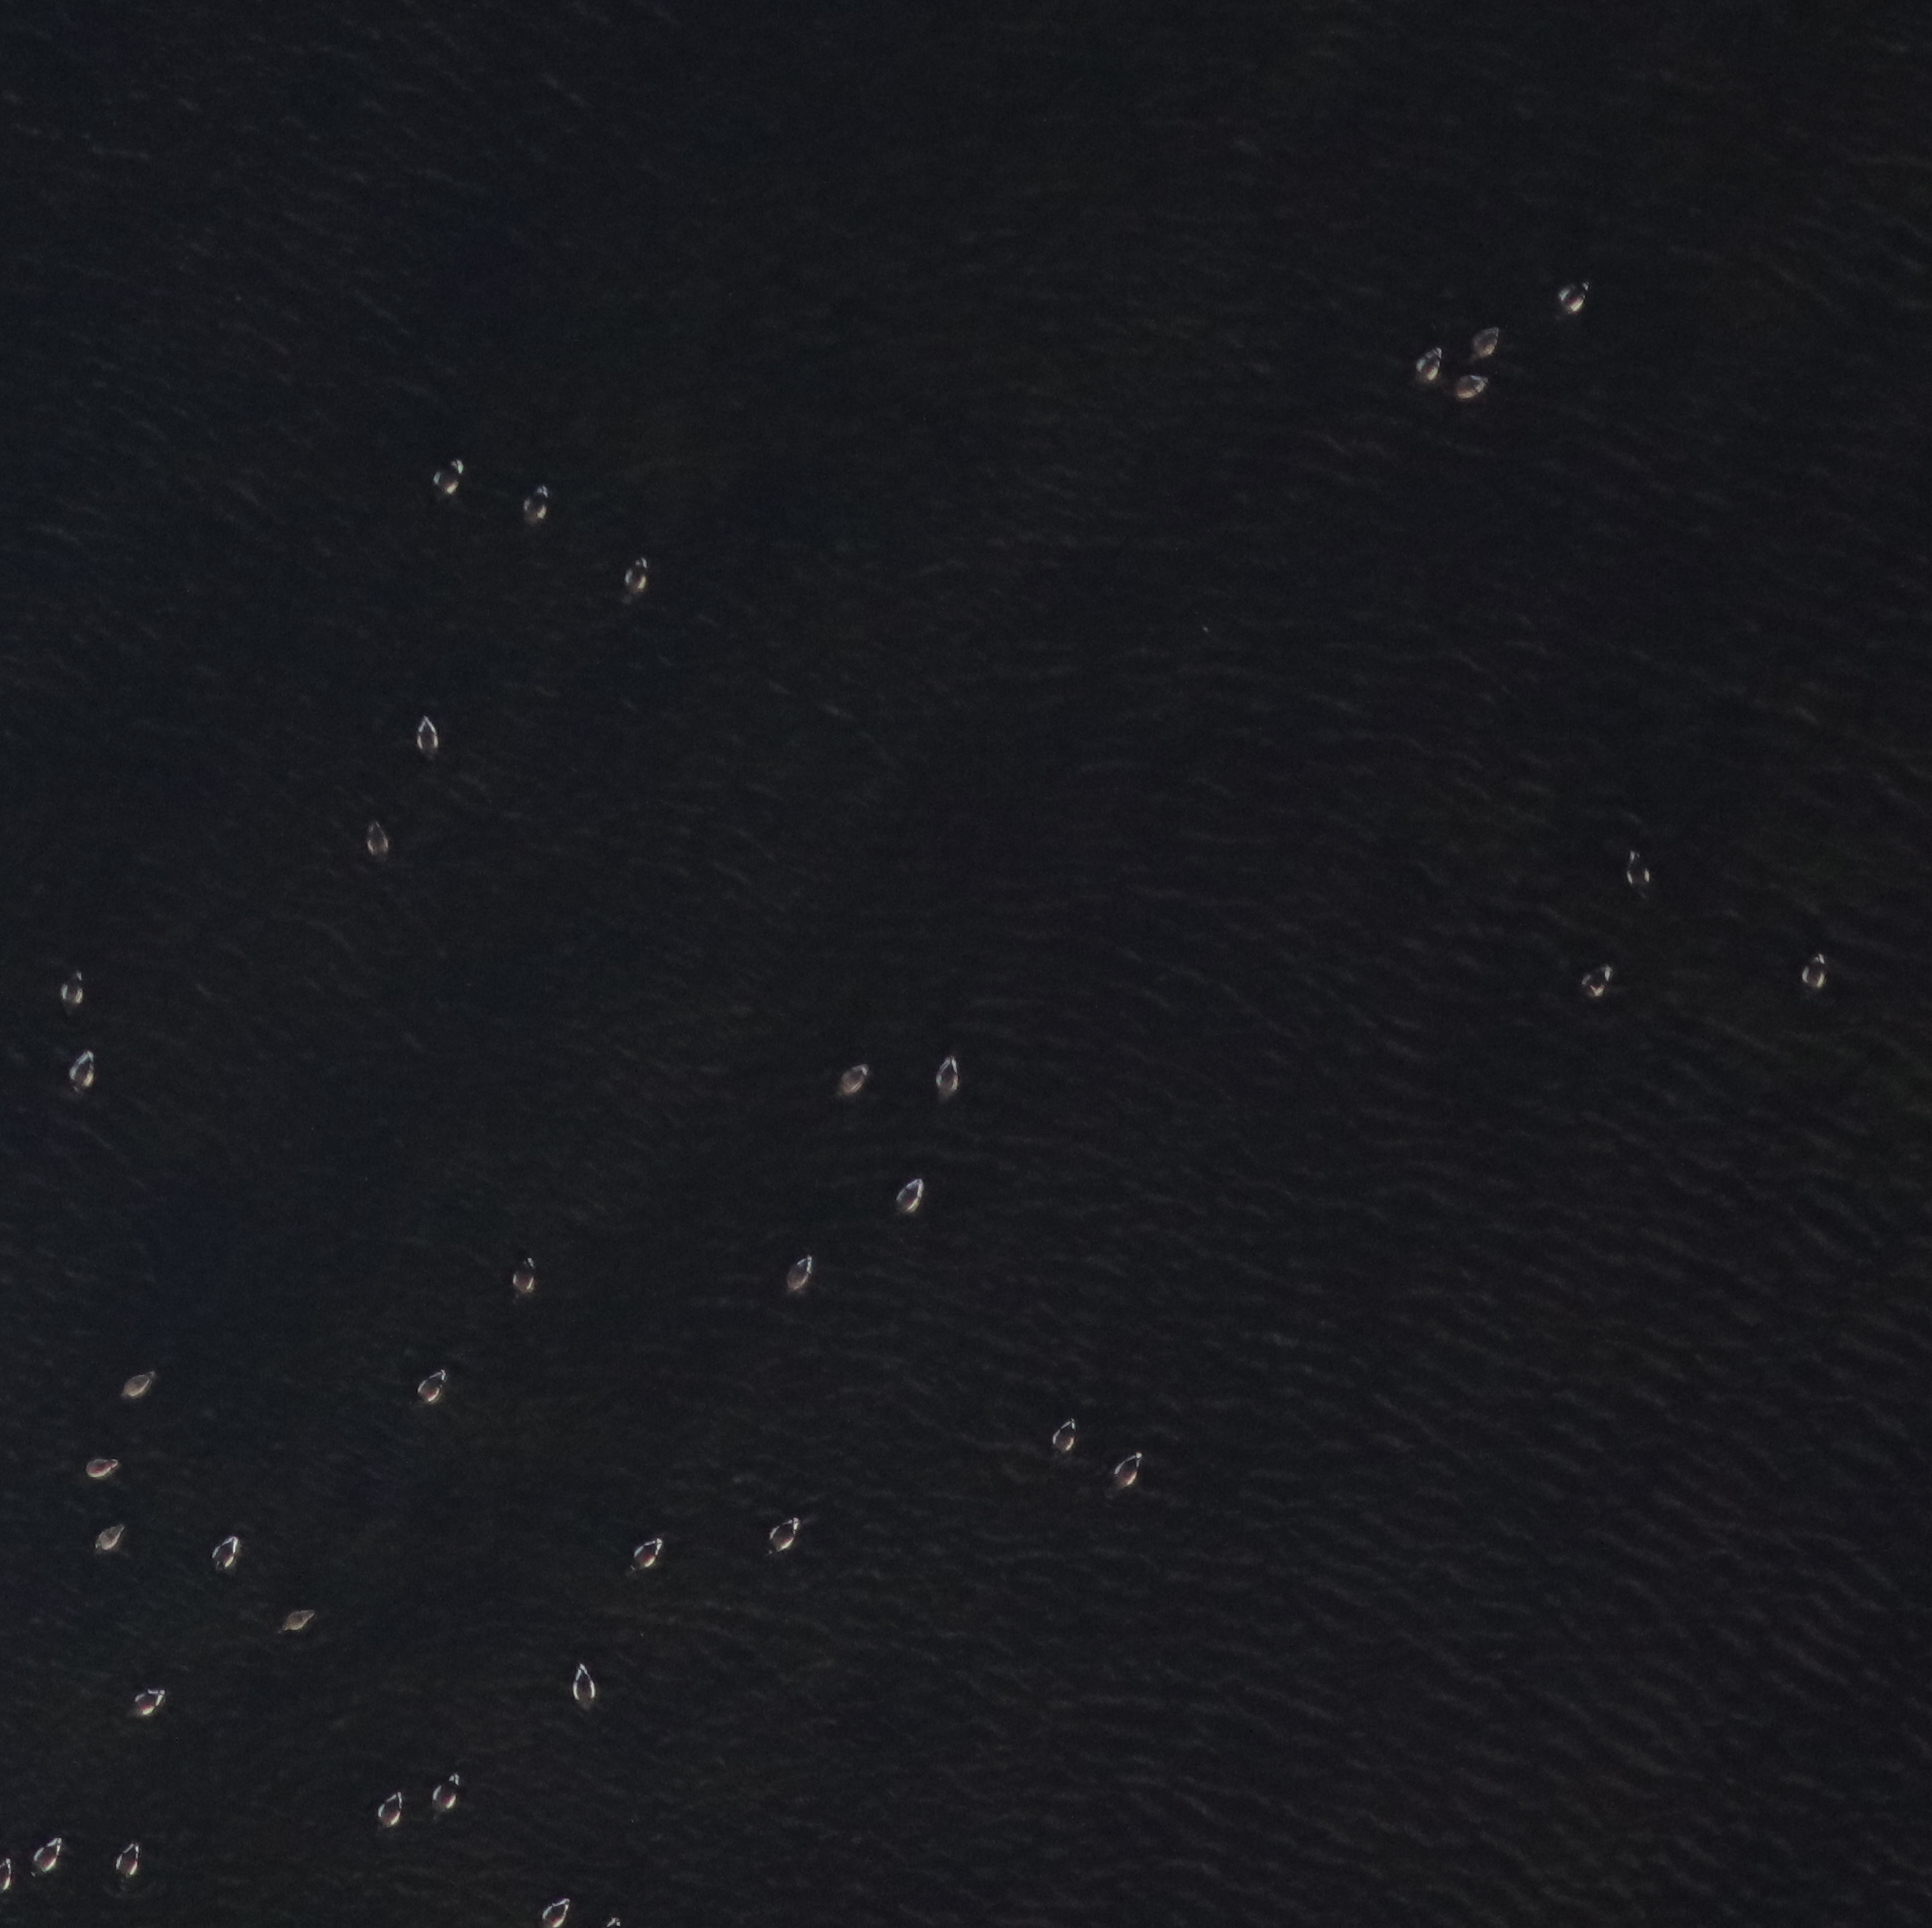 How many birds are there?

37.